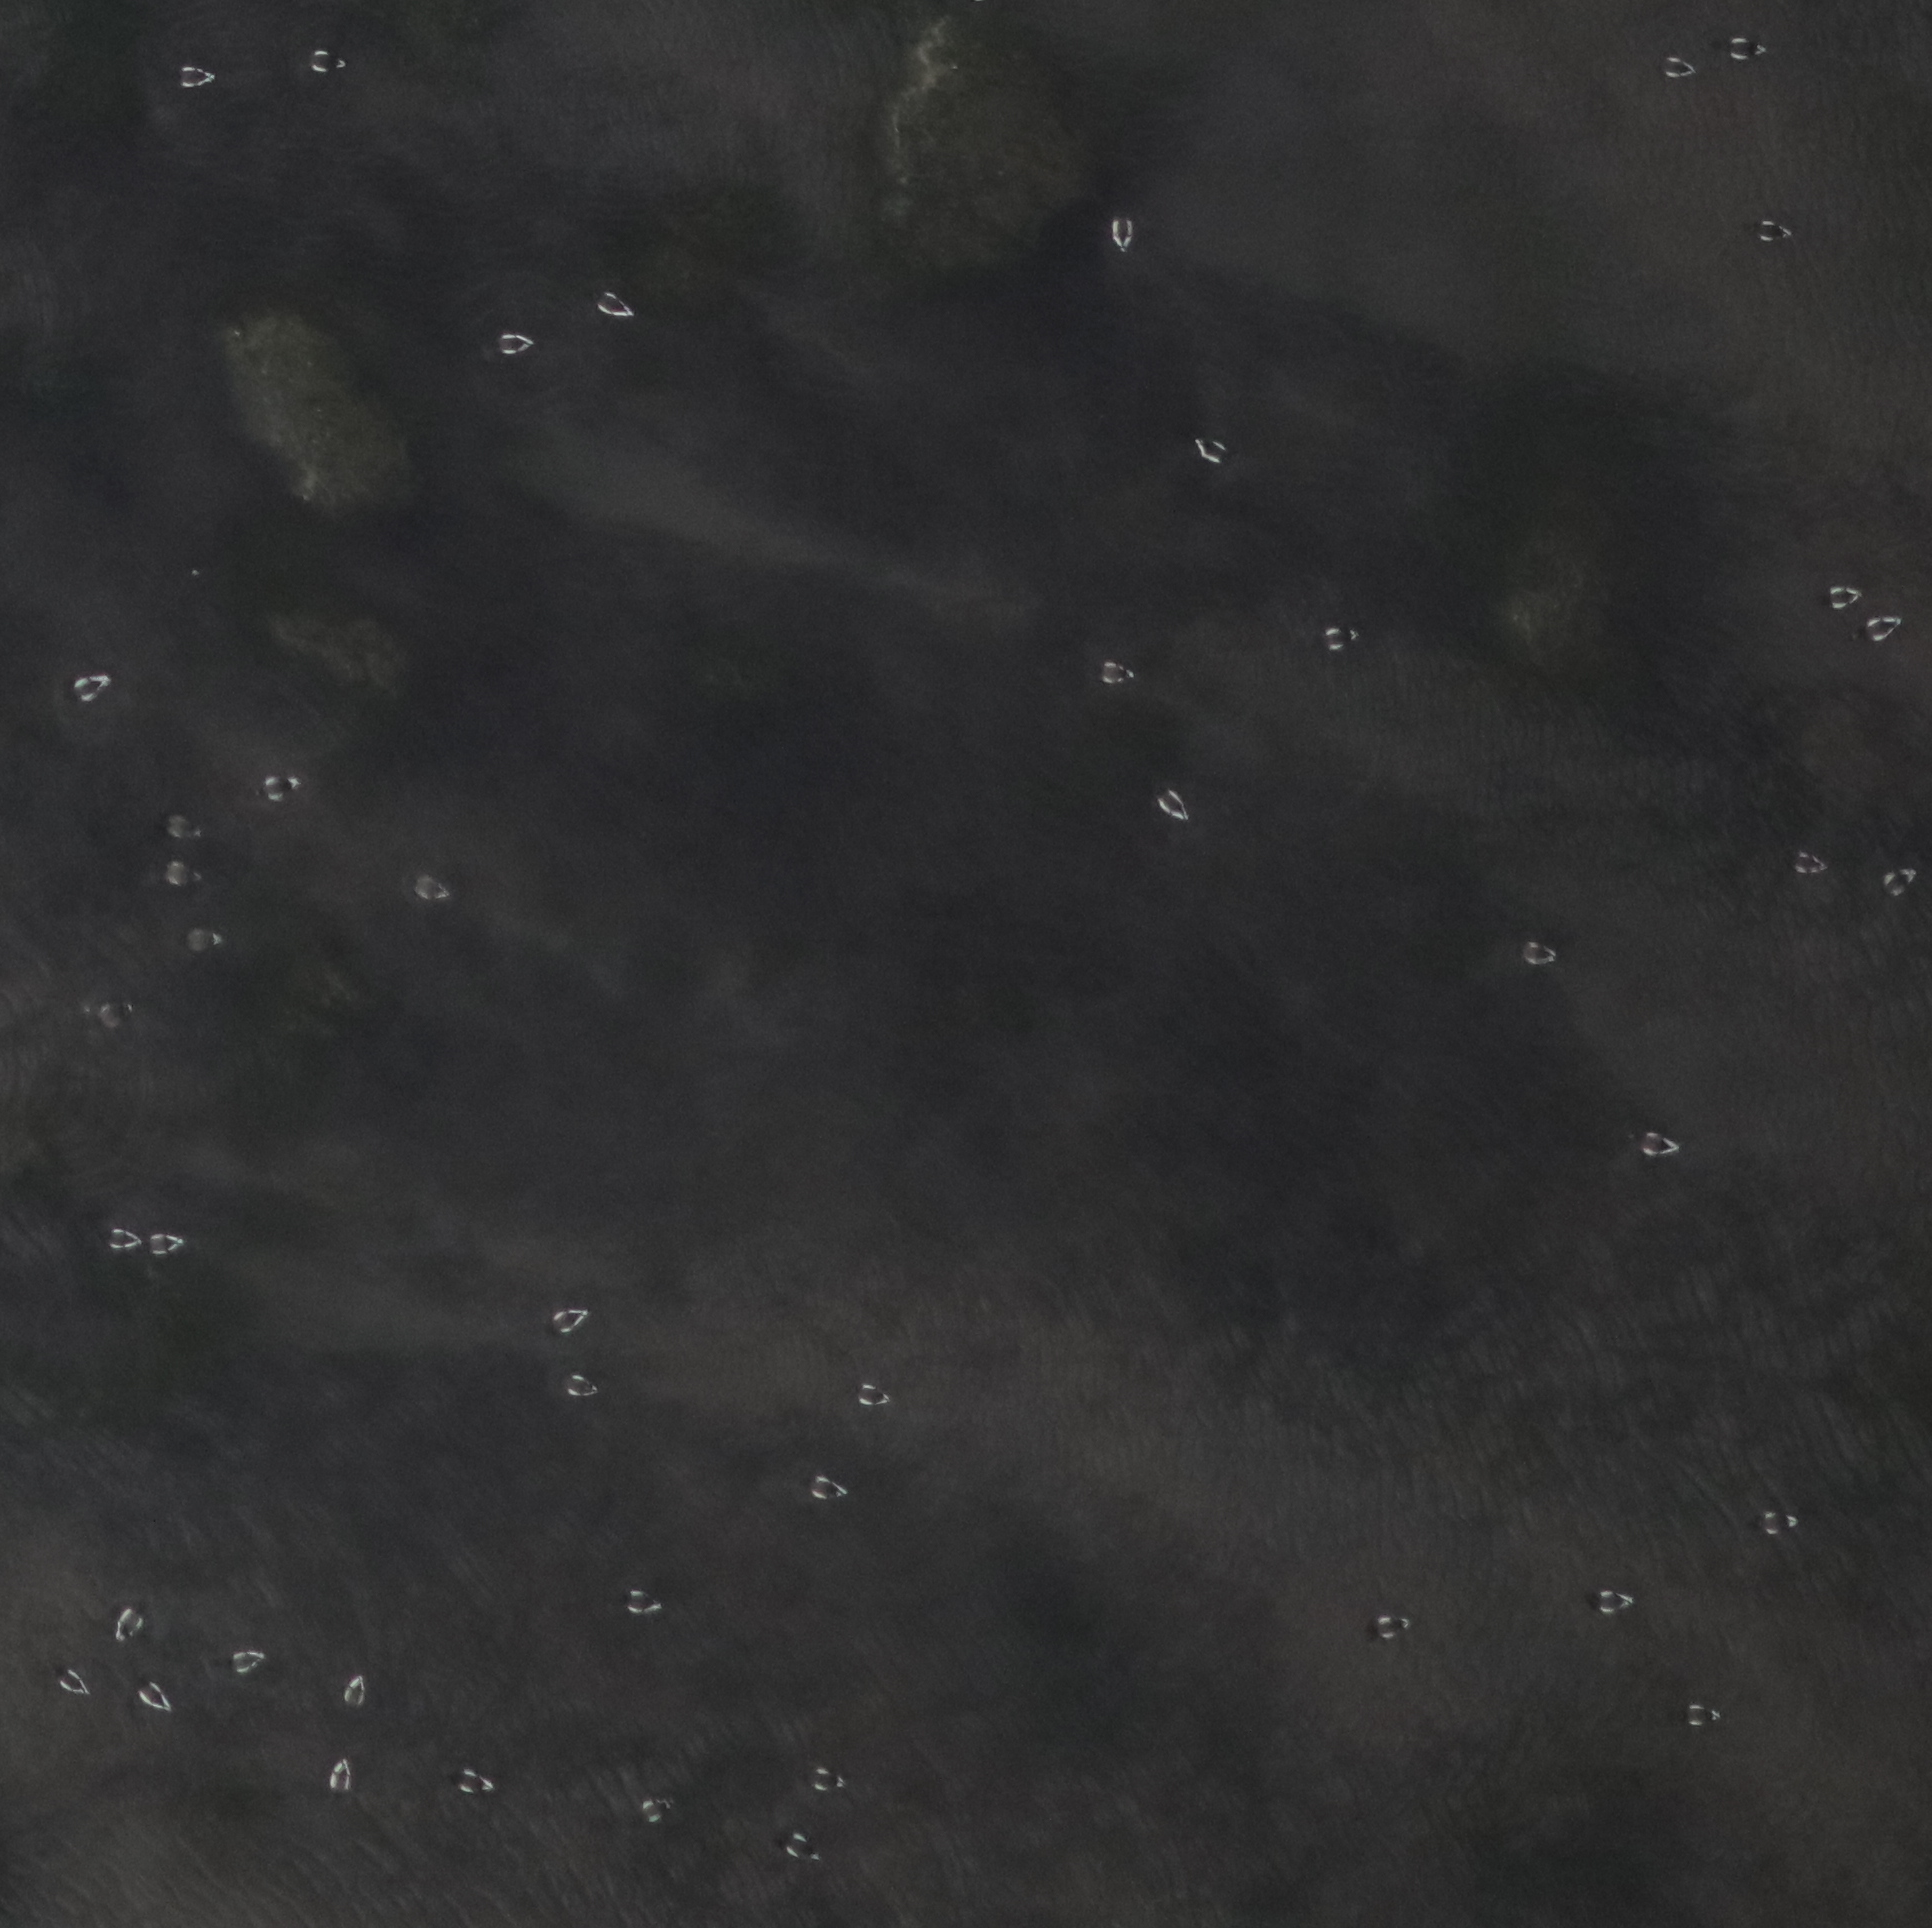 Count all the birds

46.